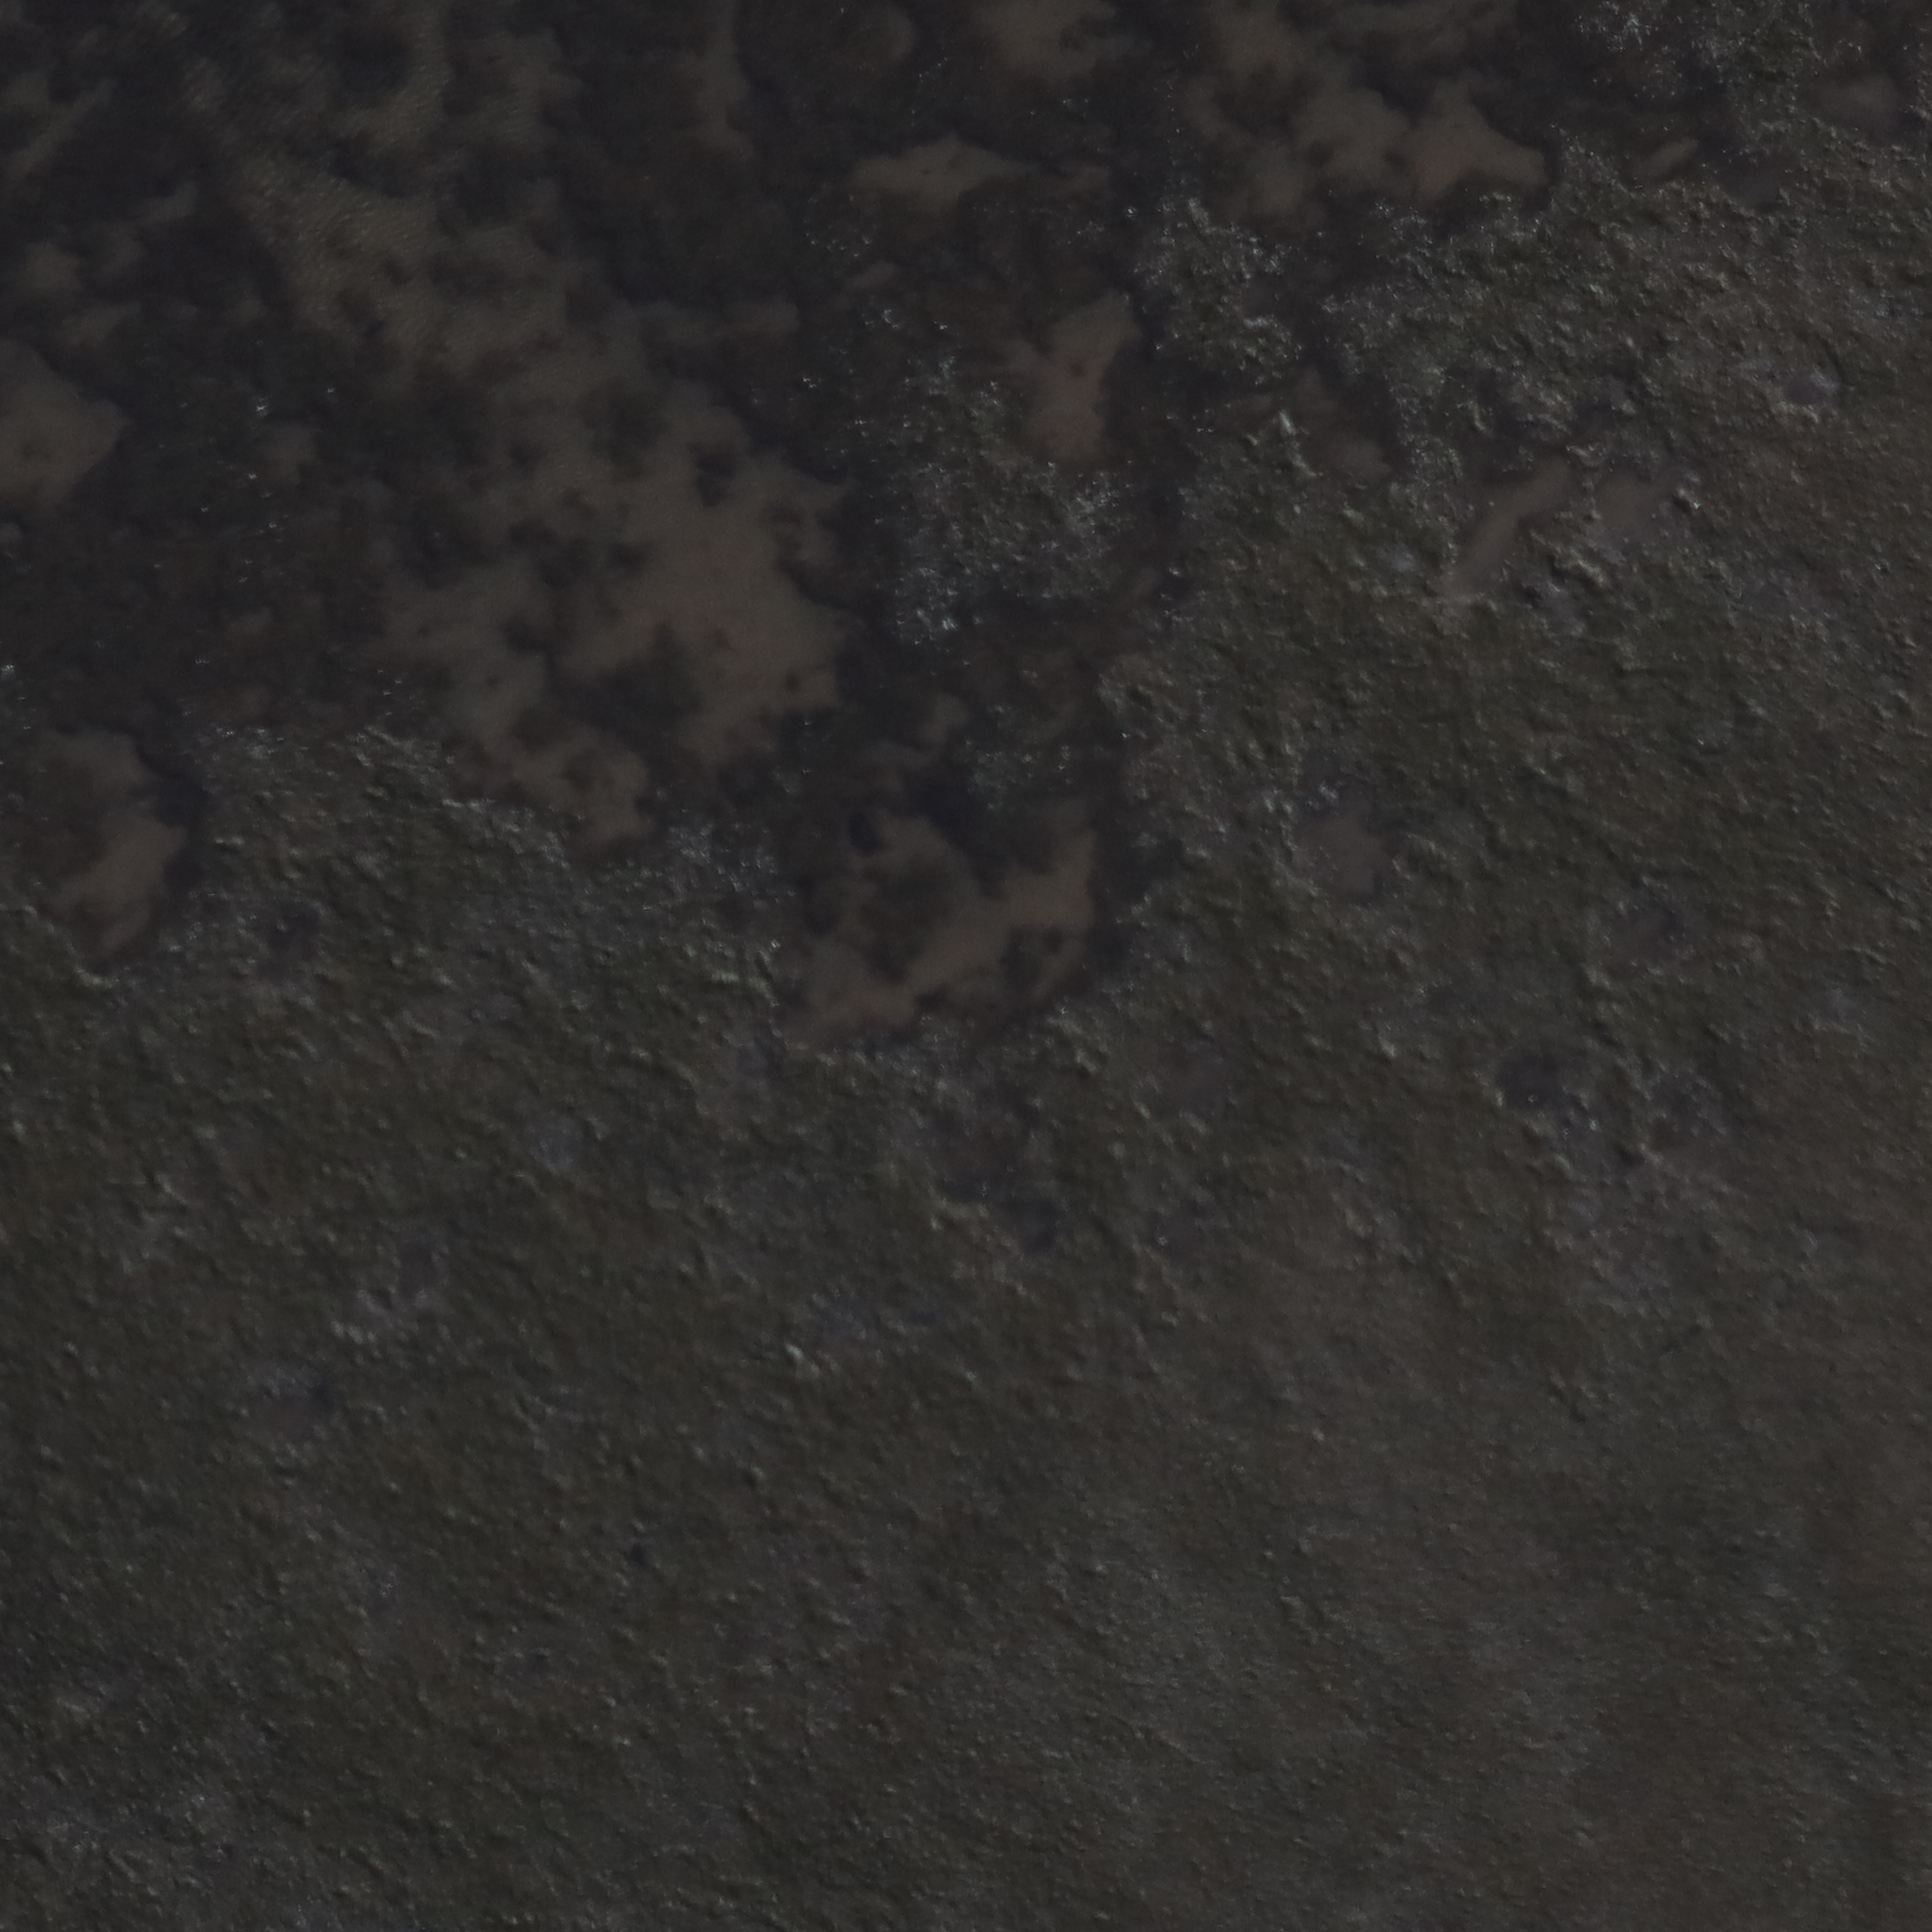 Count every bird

0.